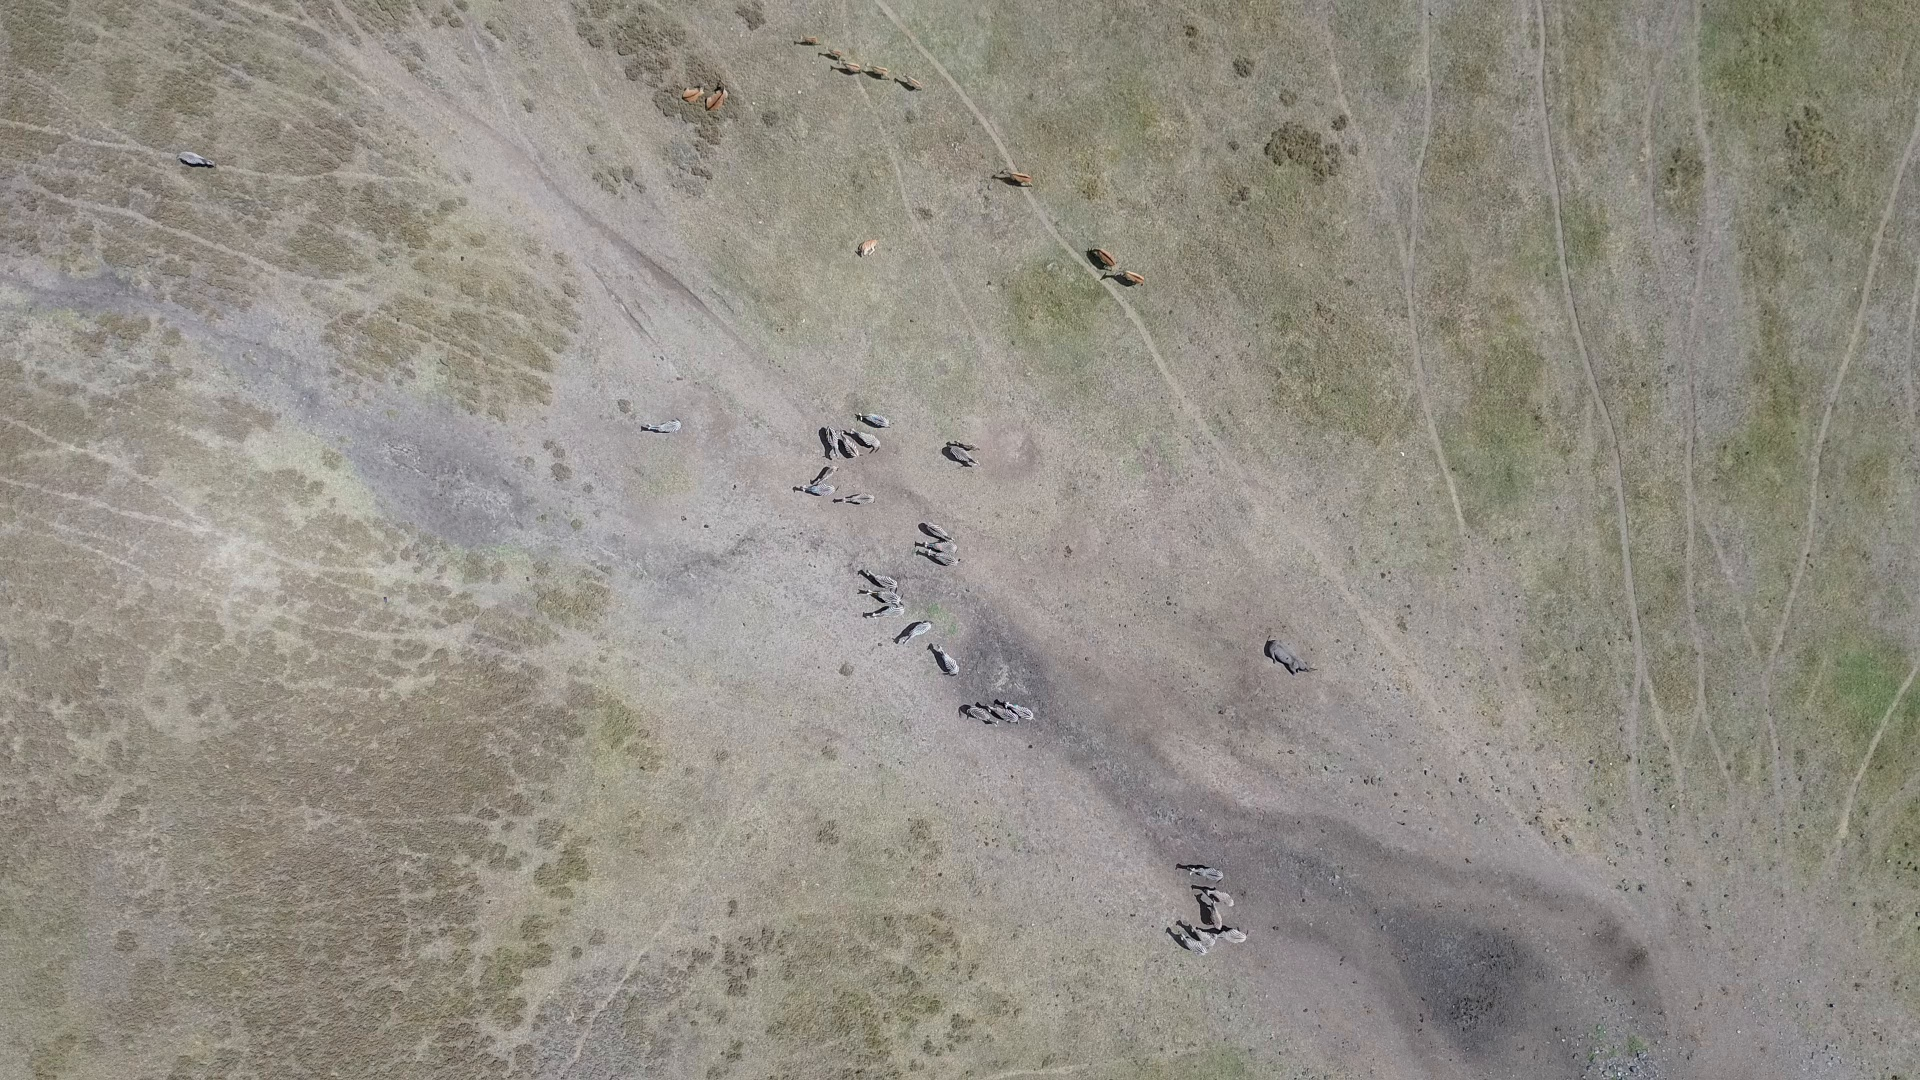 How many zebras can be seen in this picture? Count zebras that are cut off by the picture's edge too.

26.